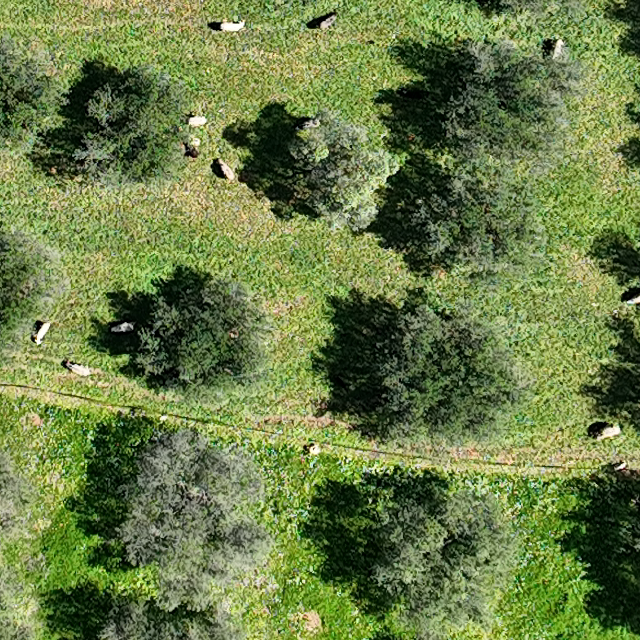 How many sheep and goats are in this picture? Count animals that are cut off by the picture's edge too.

12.